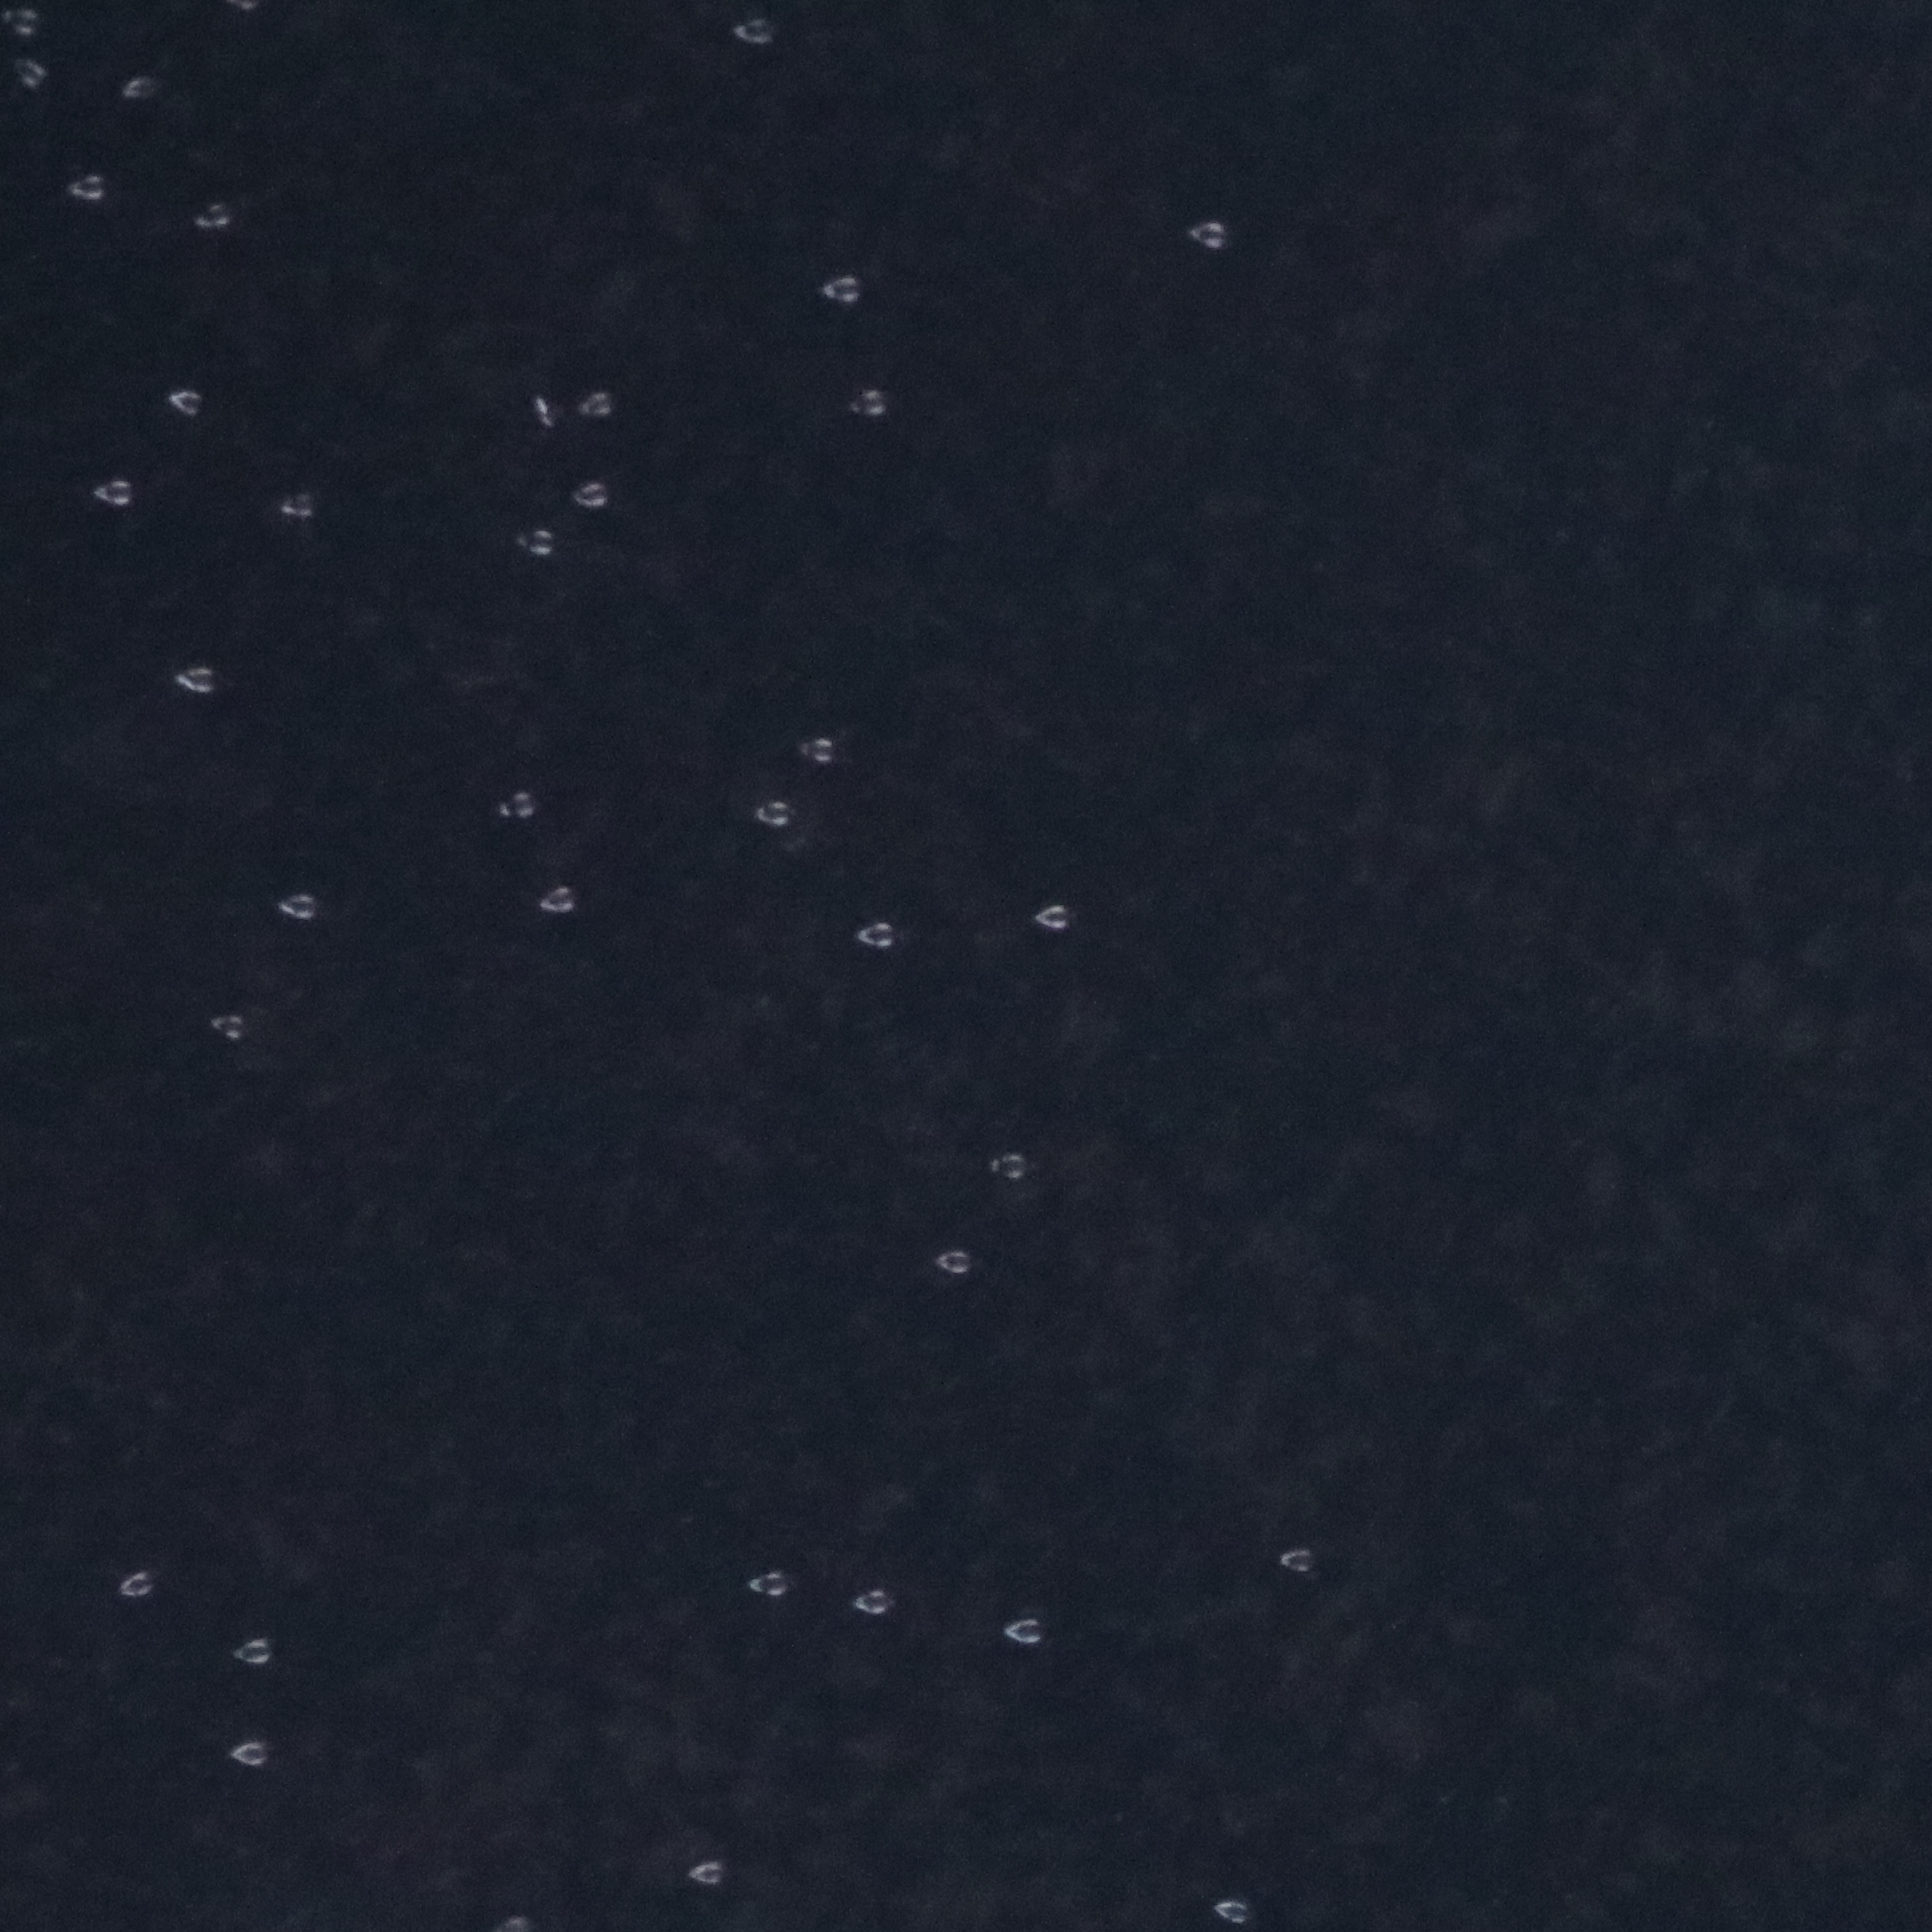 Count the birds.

37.